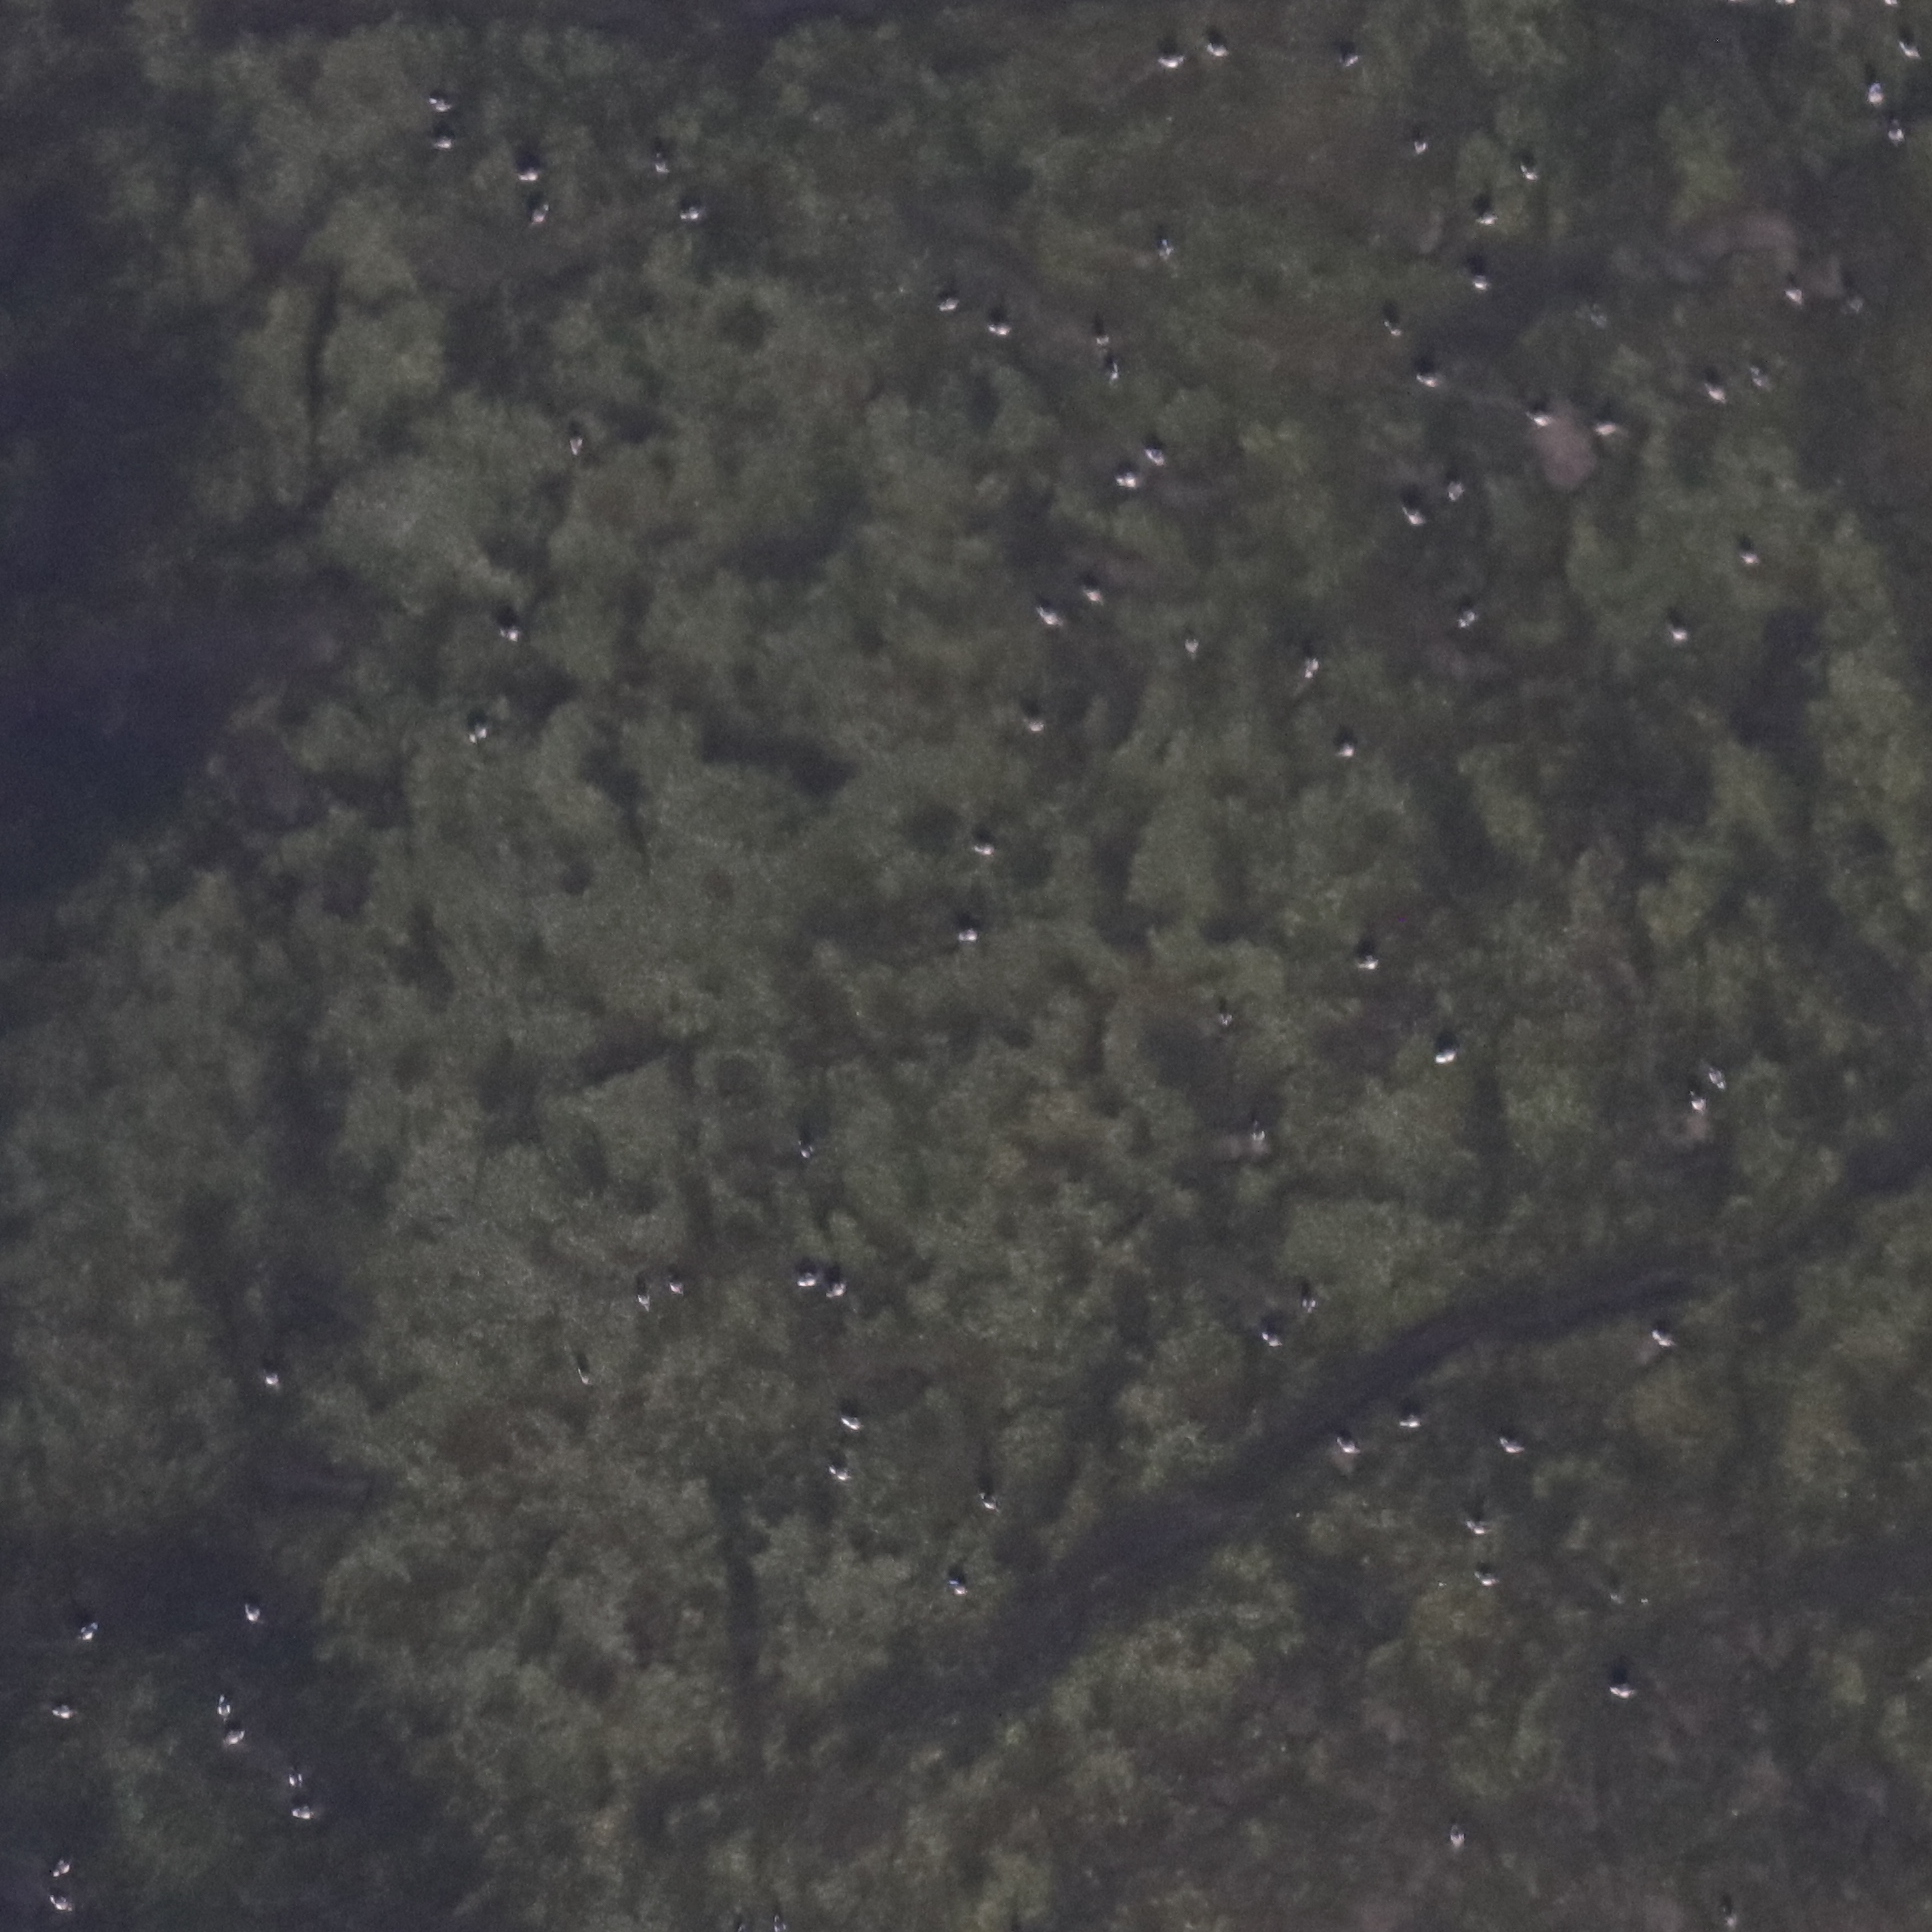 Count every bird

84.